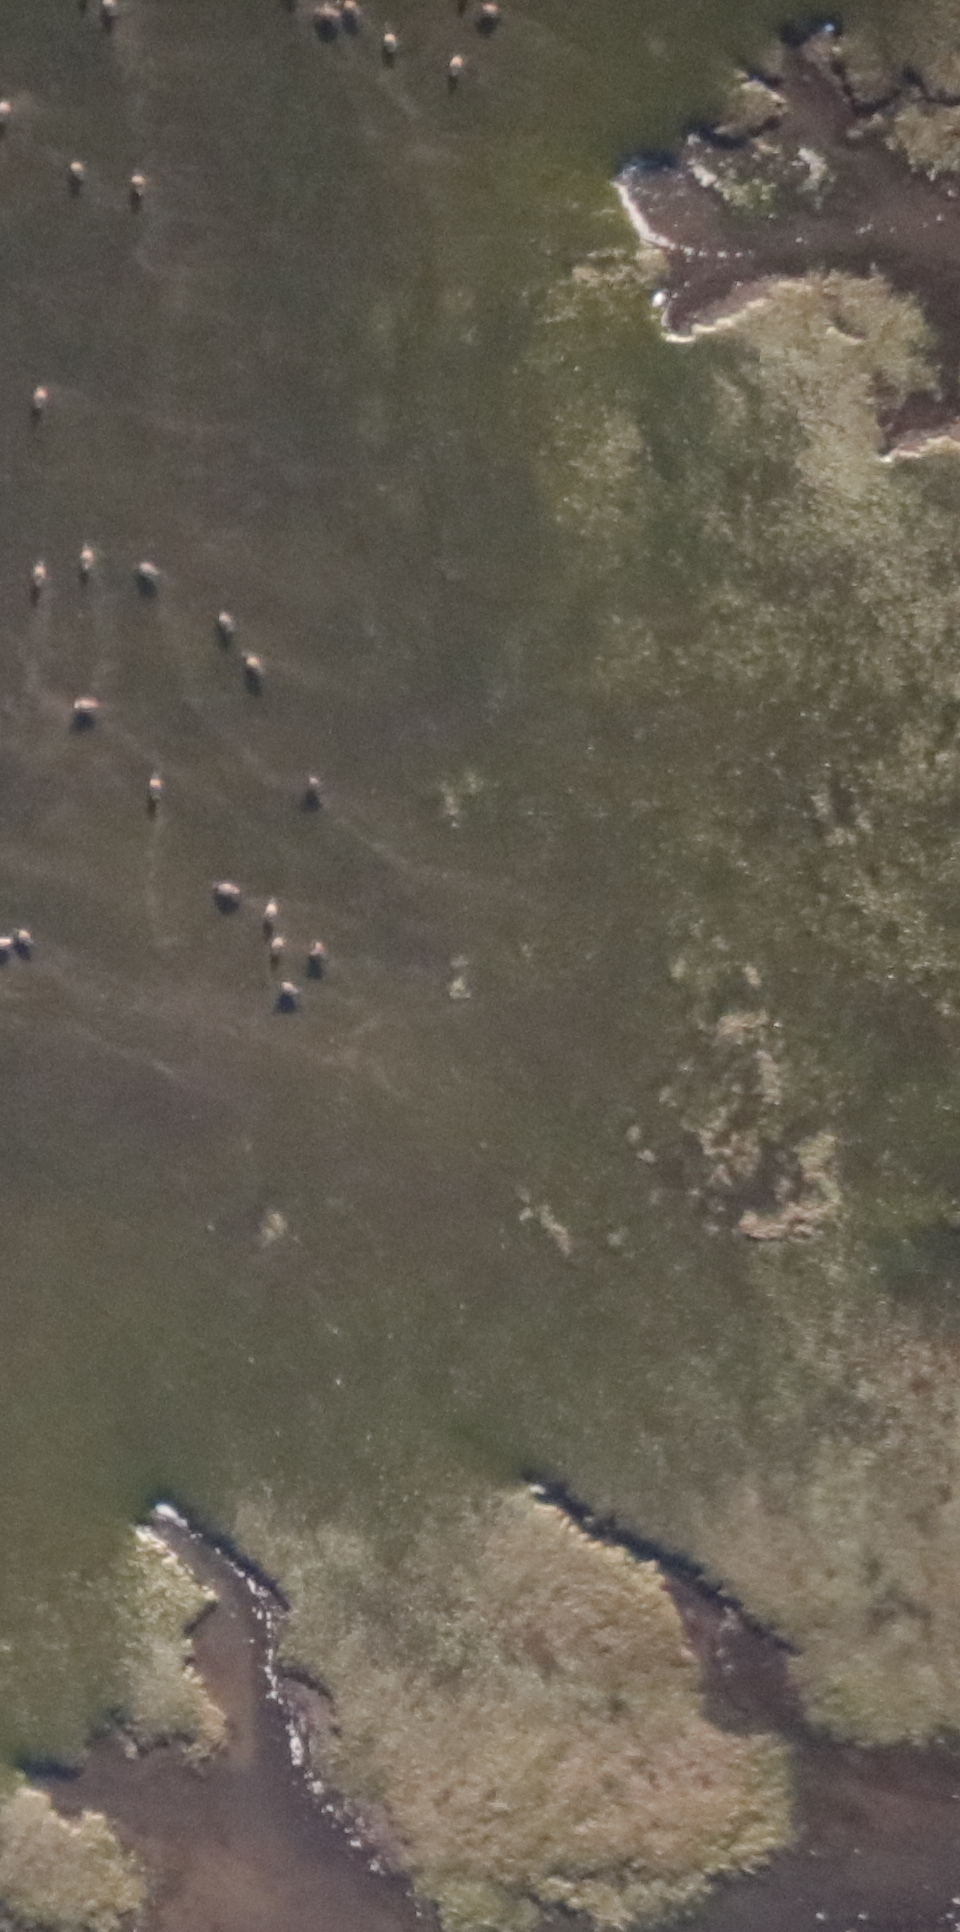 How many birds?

25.